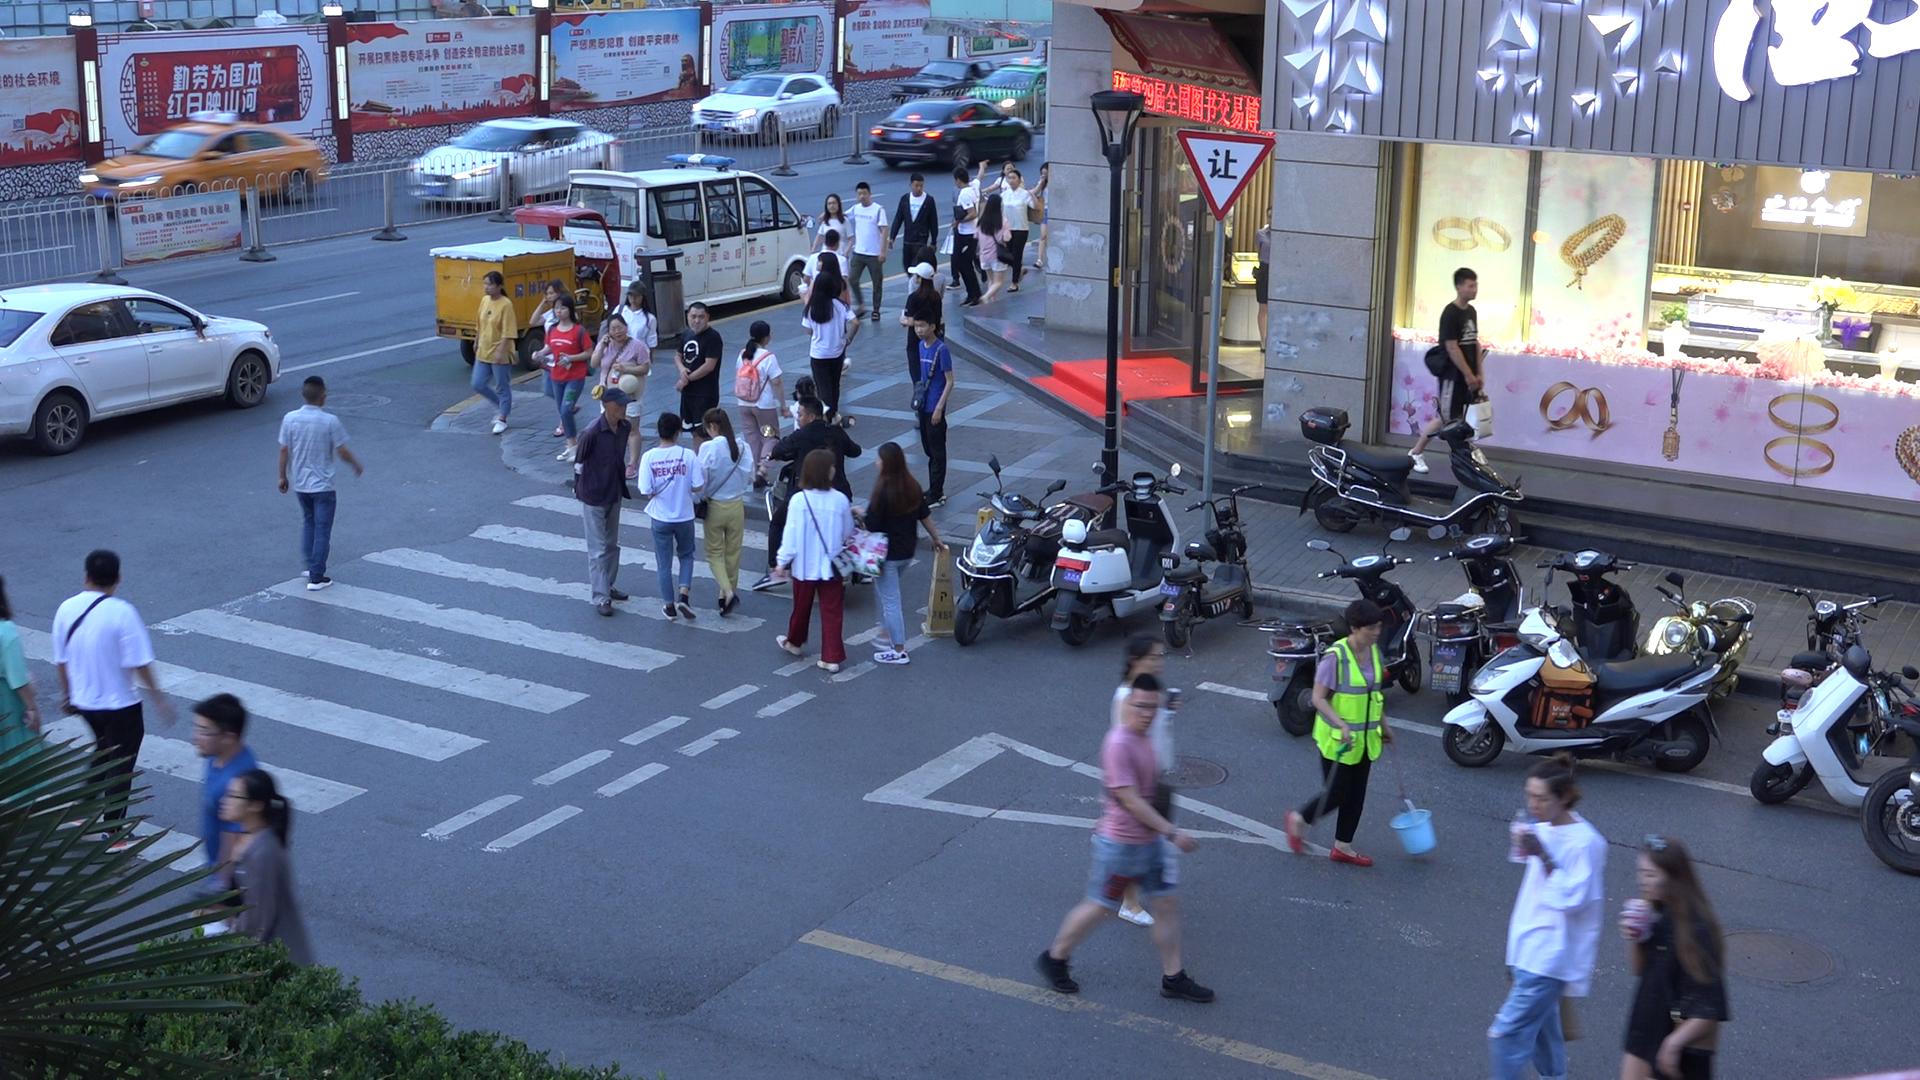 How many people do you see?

39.